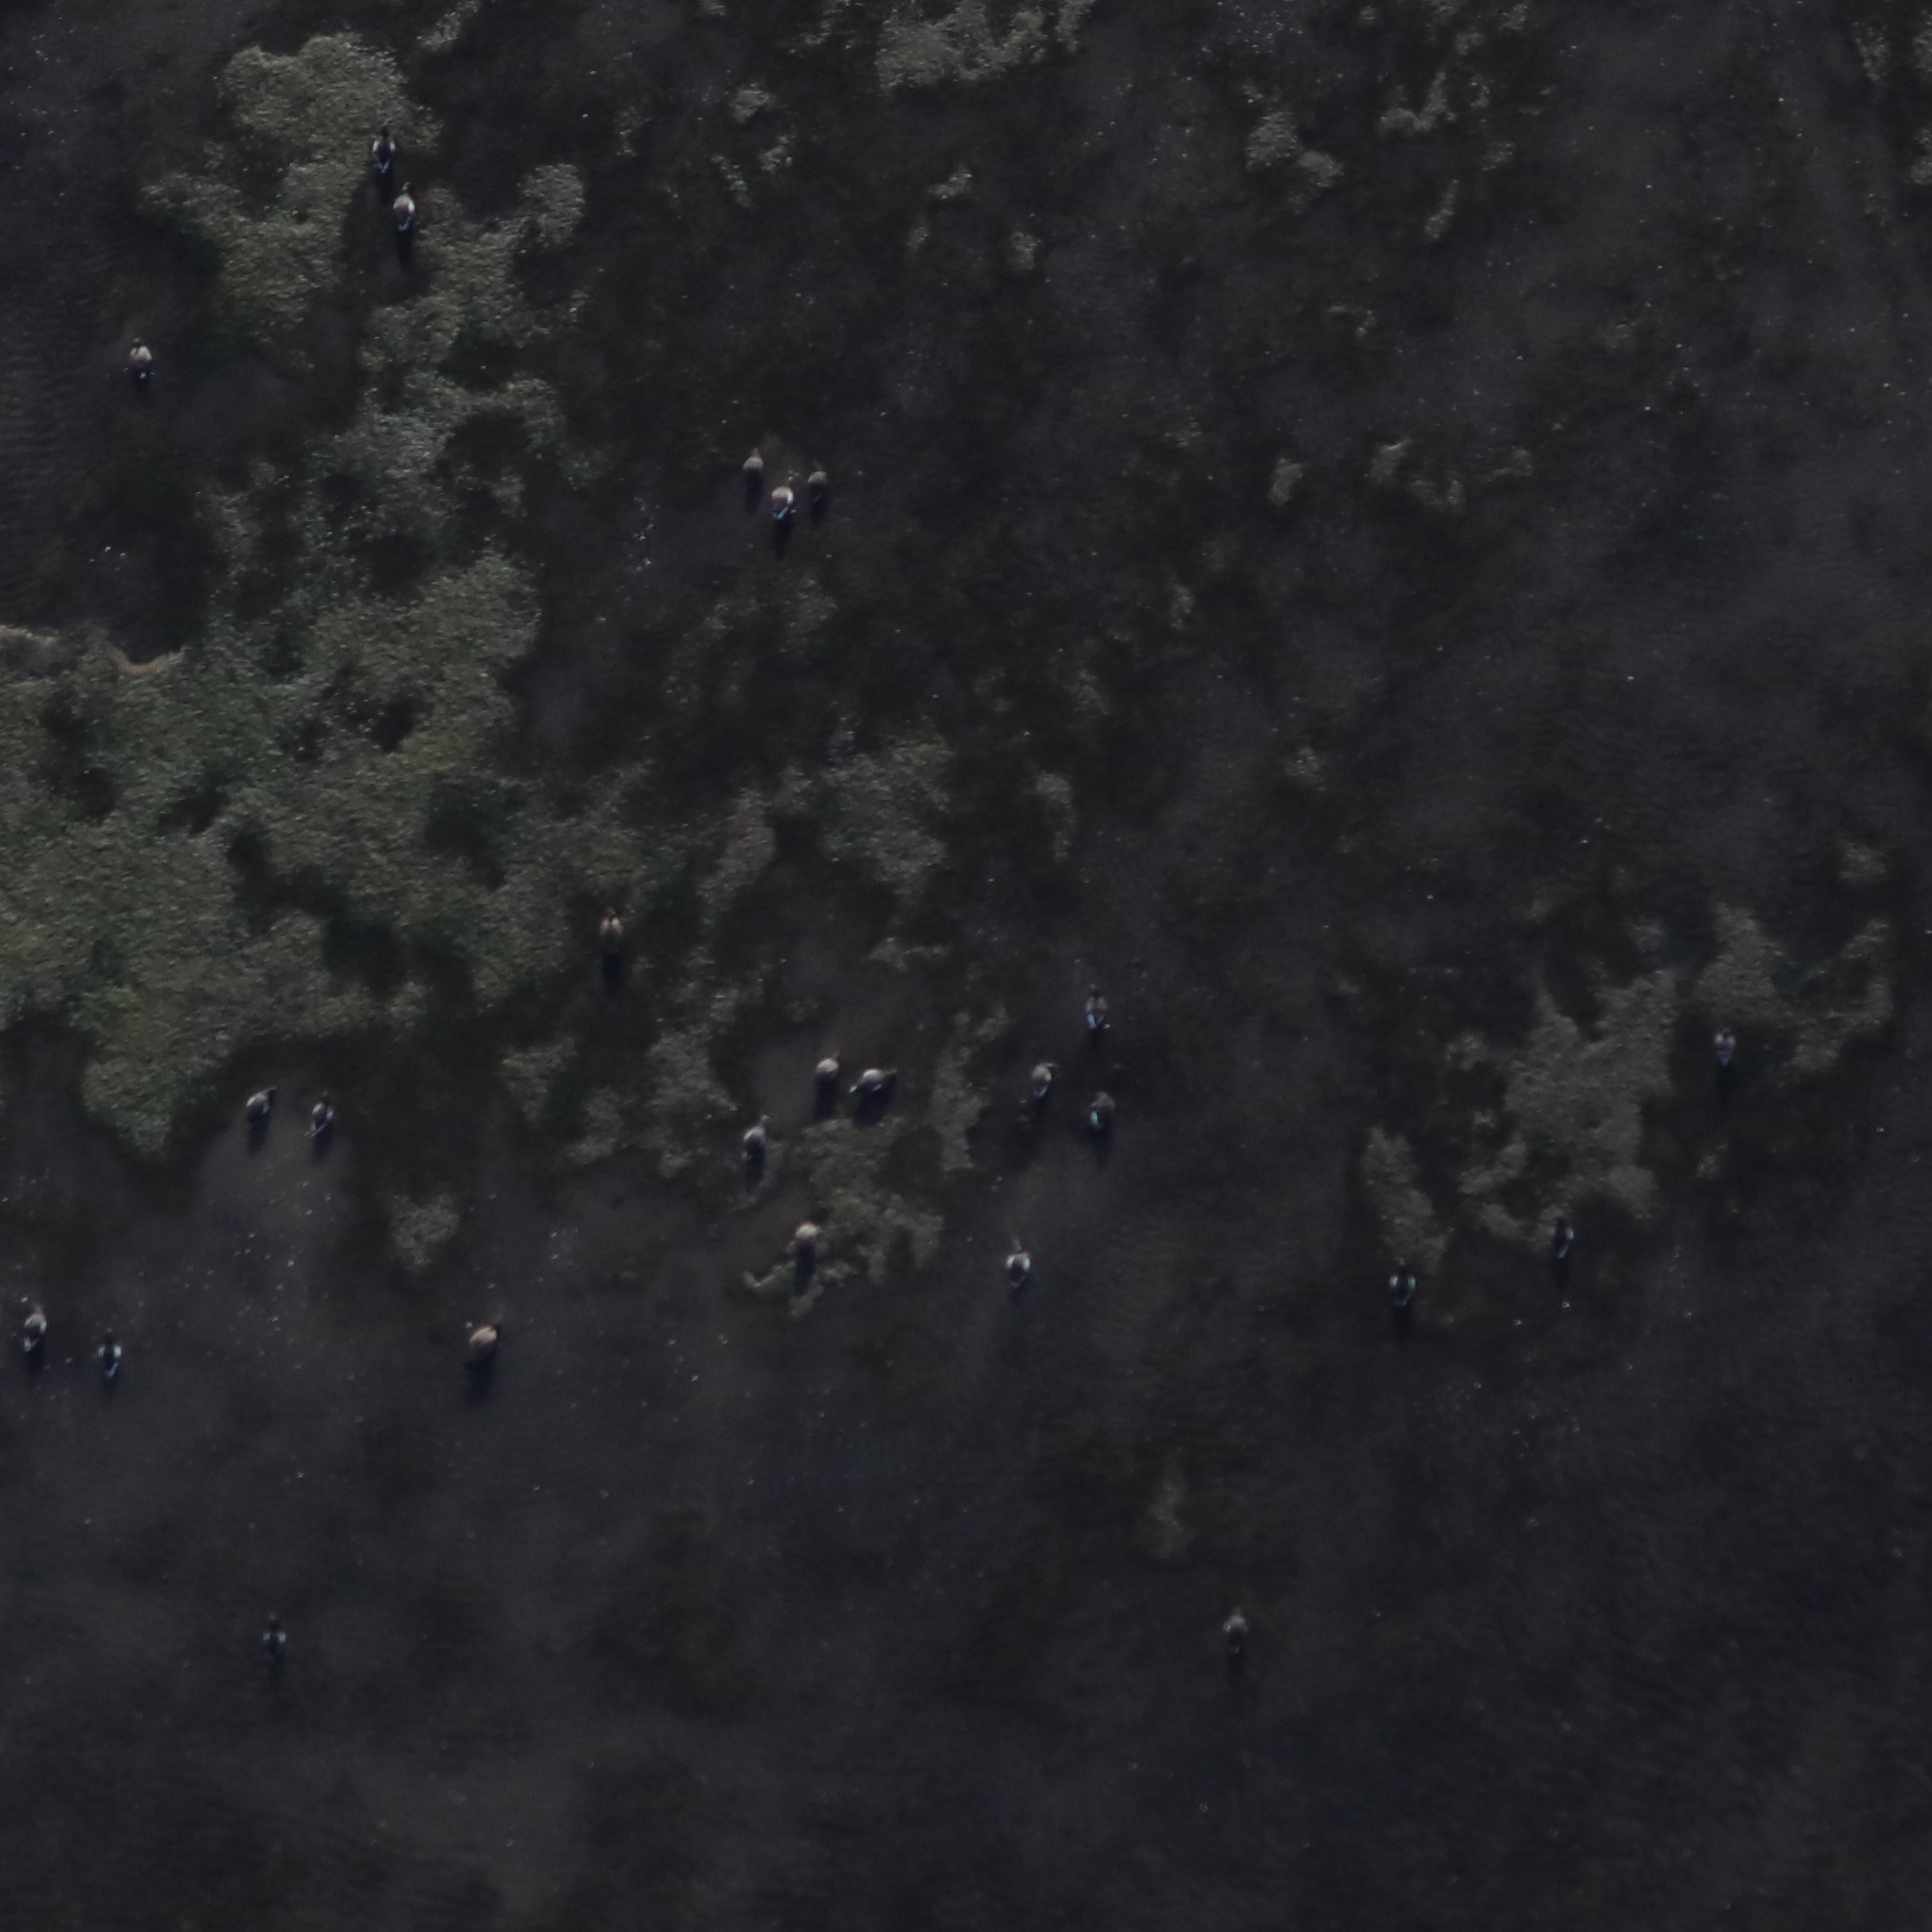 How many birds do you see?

25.